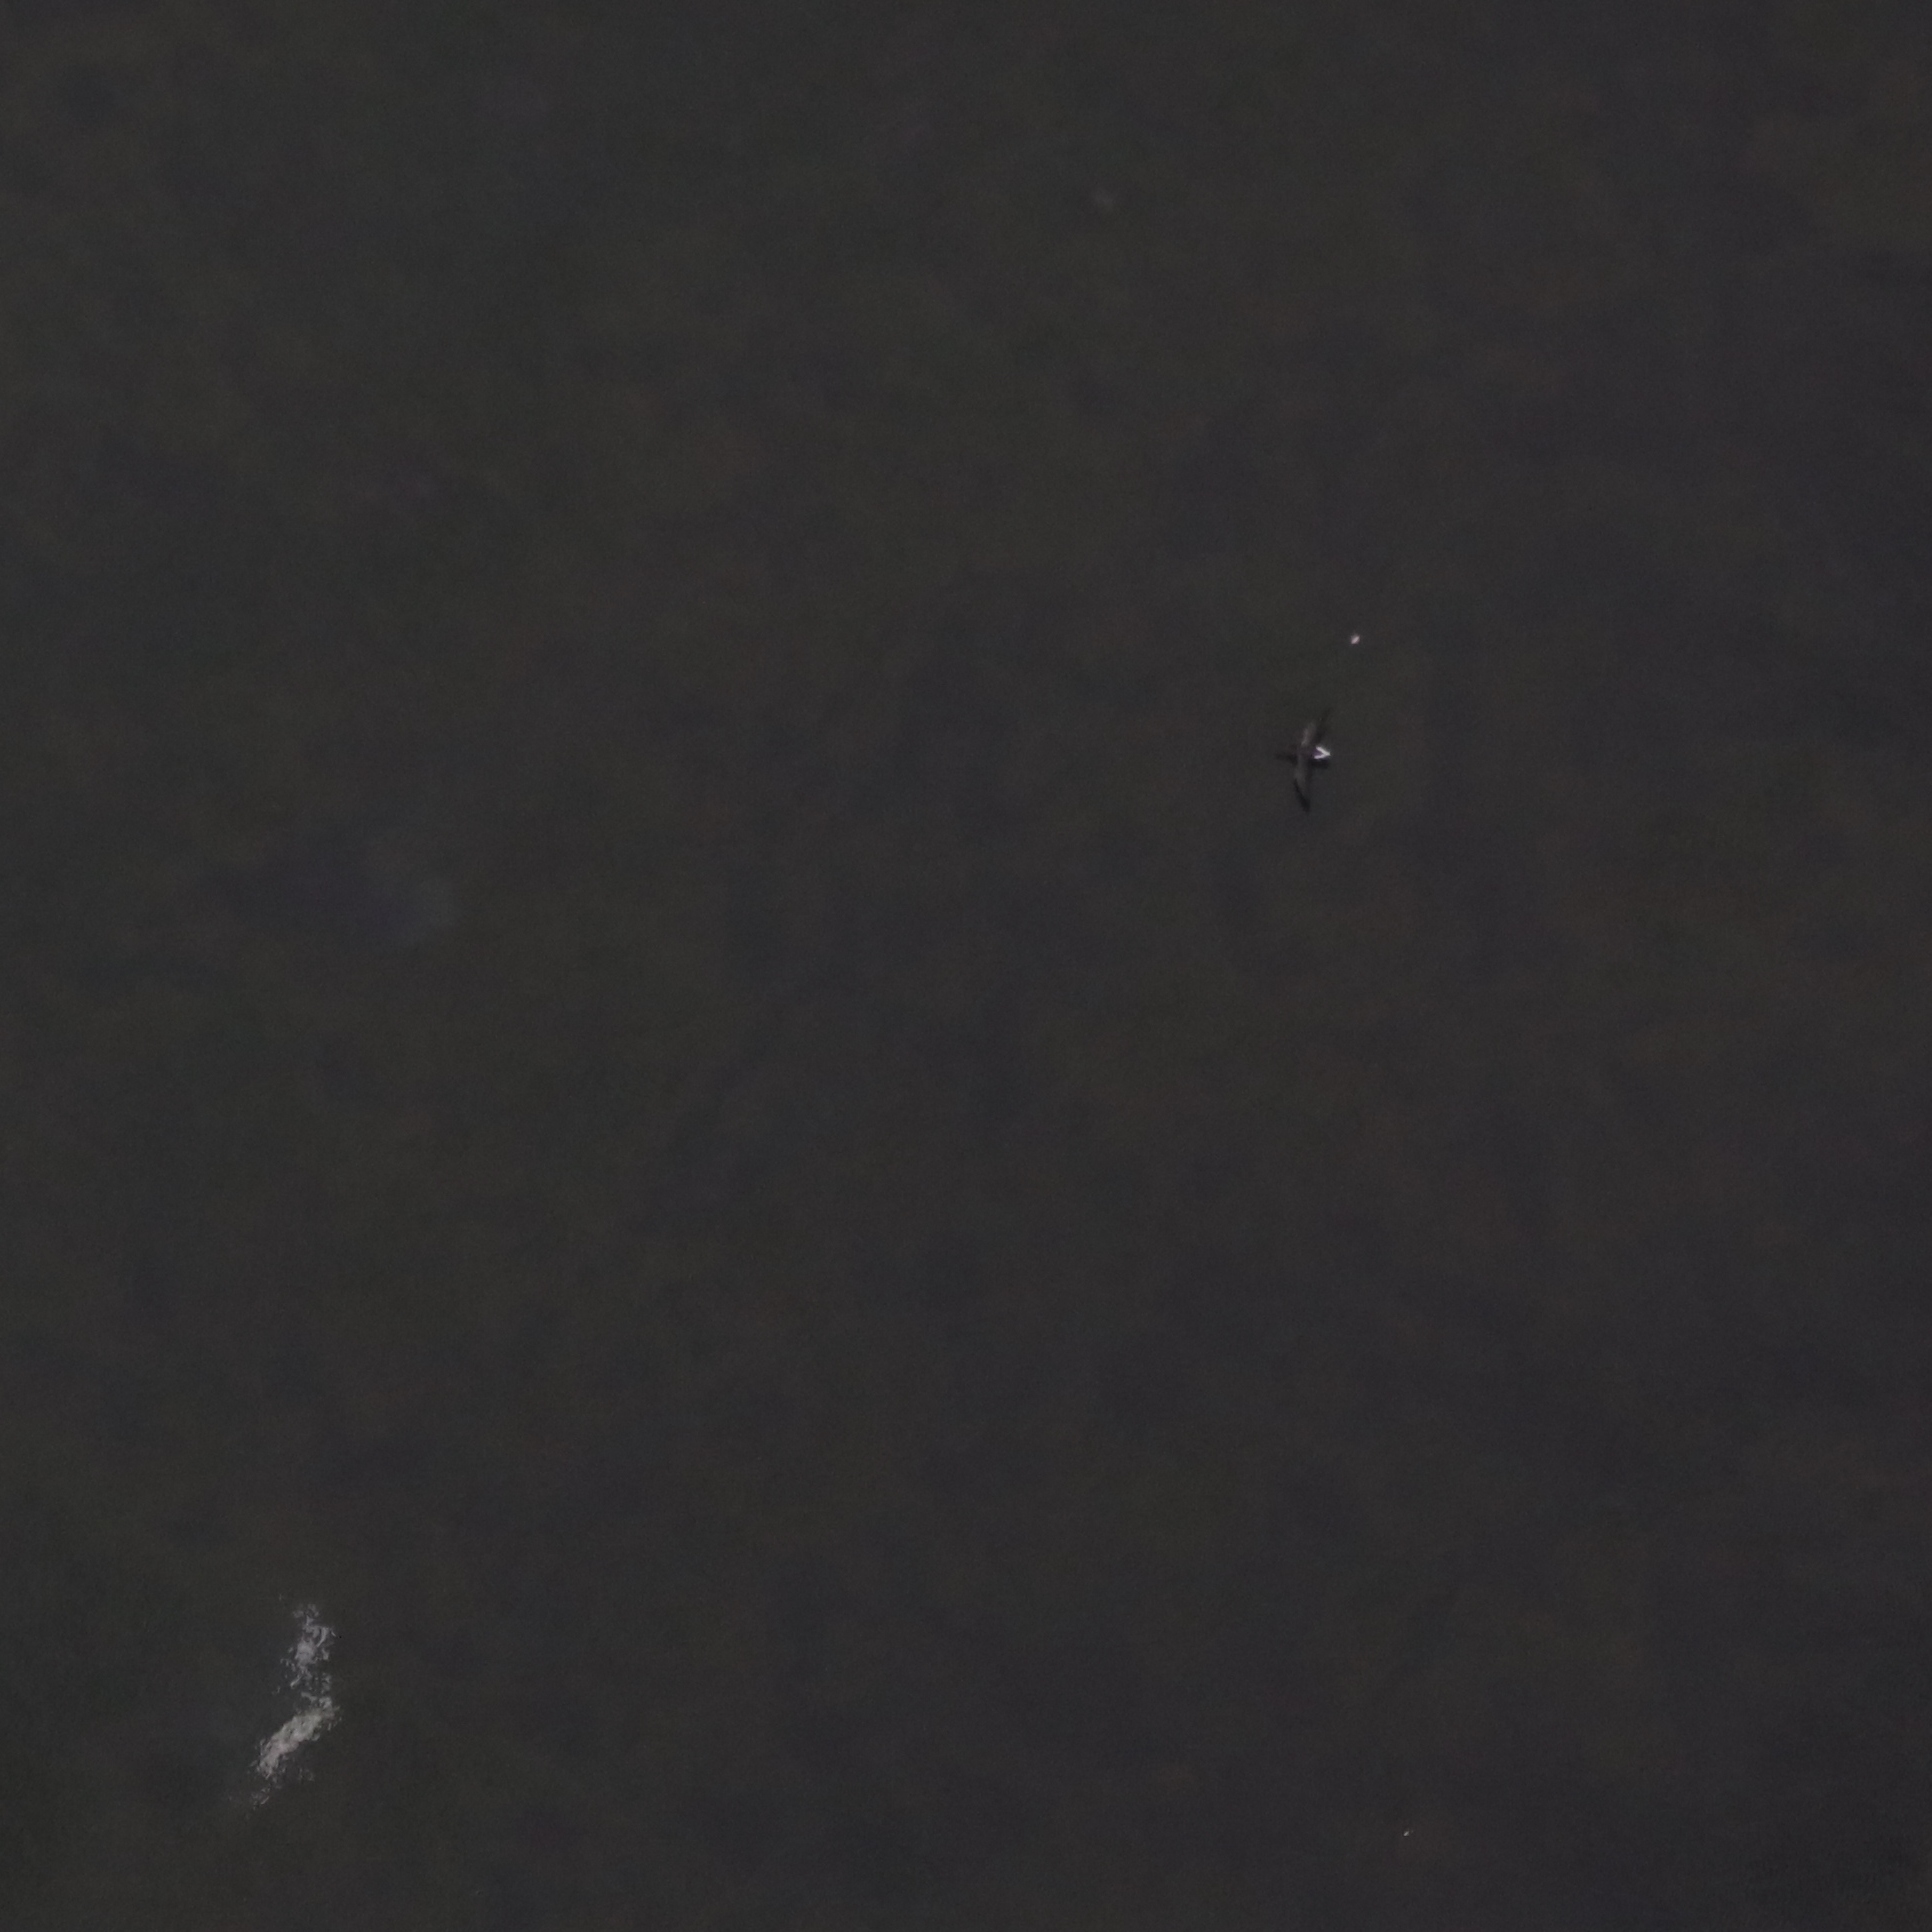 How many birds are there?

1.